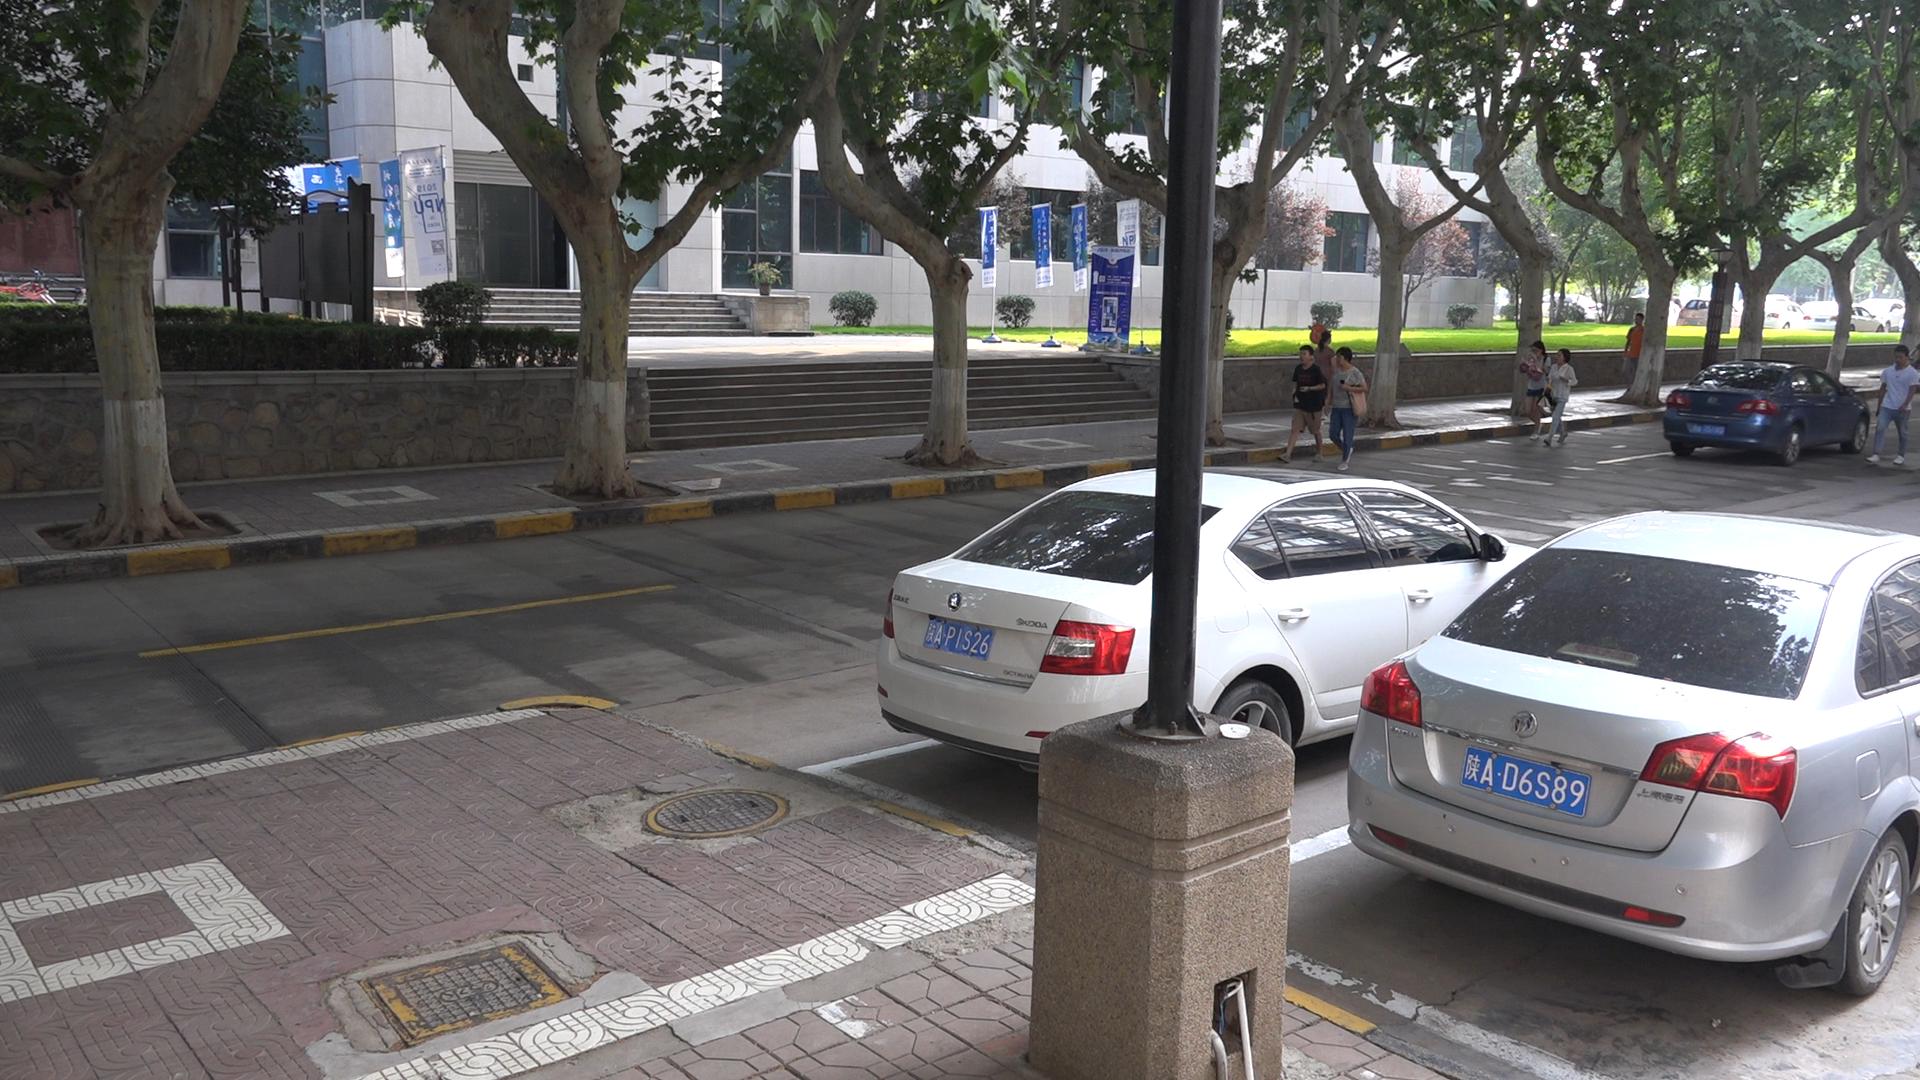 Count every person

7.